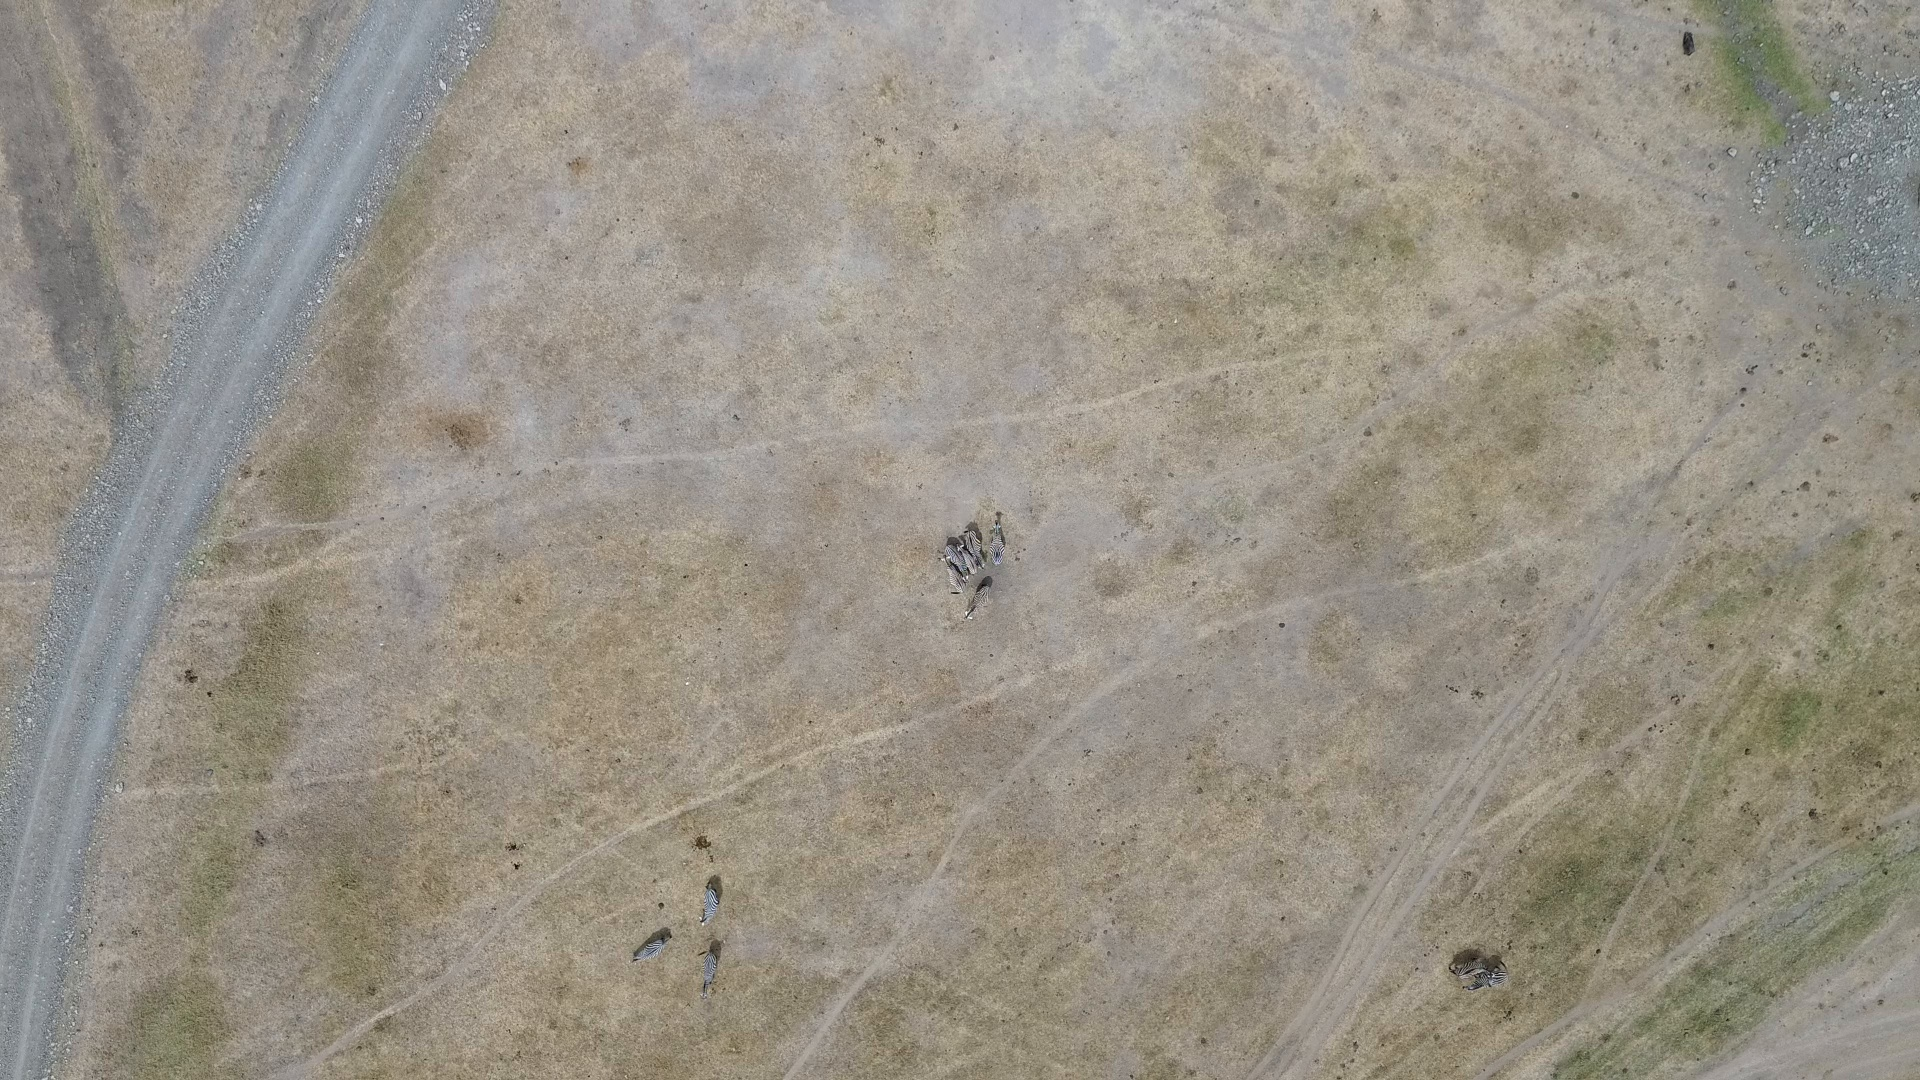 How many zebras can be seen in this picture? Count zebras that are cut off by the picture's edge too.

11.